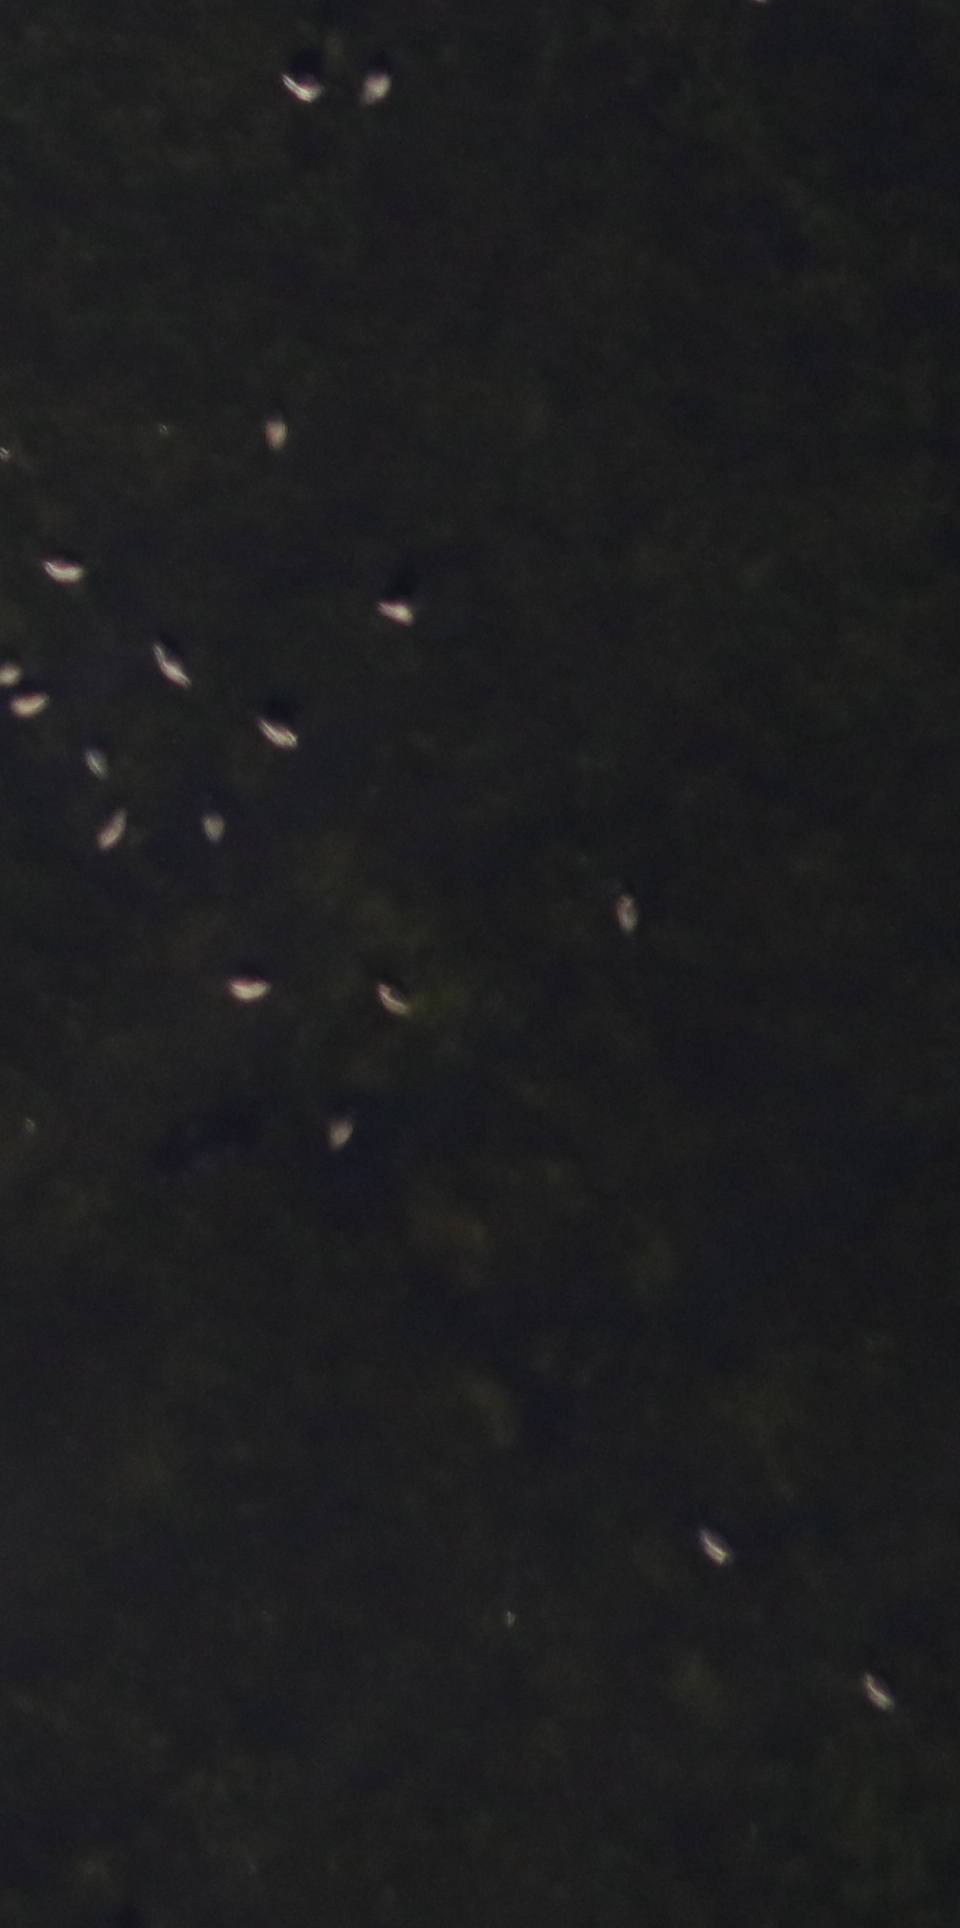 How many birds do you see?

18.